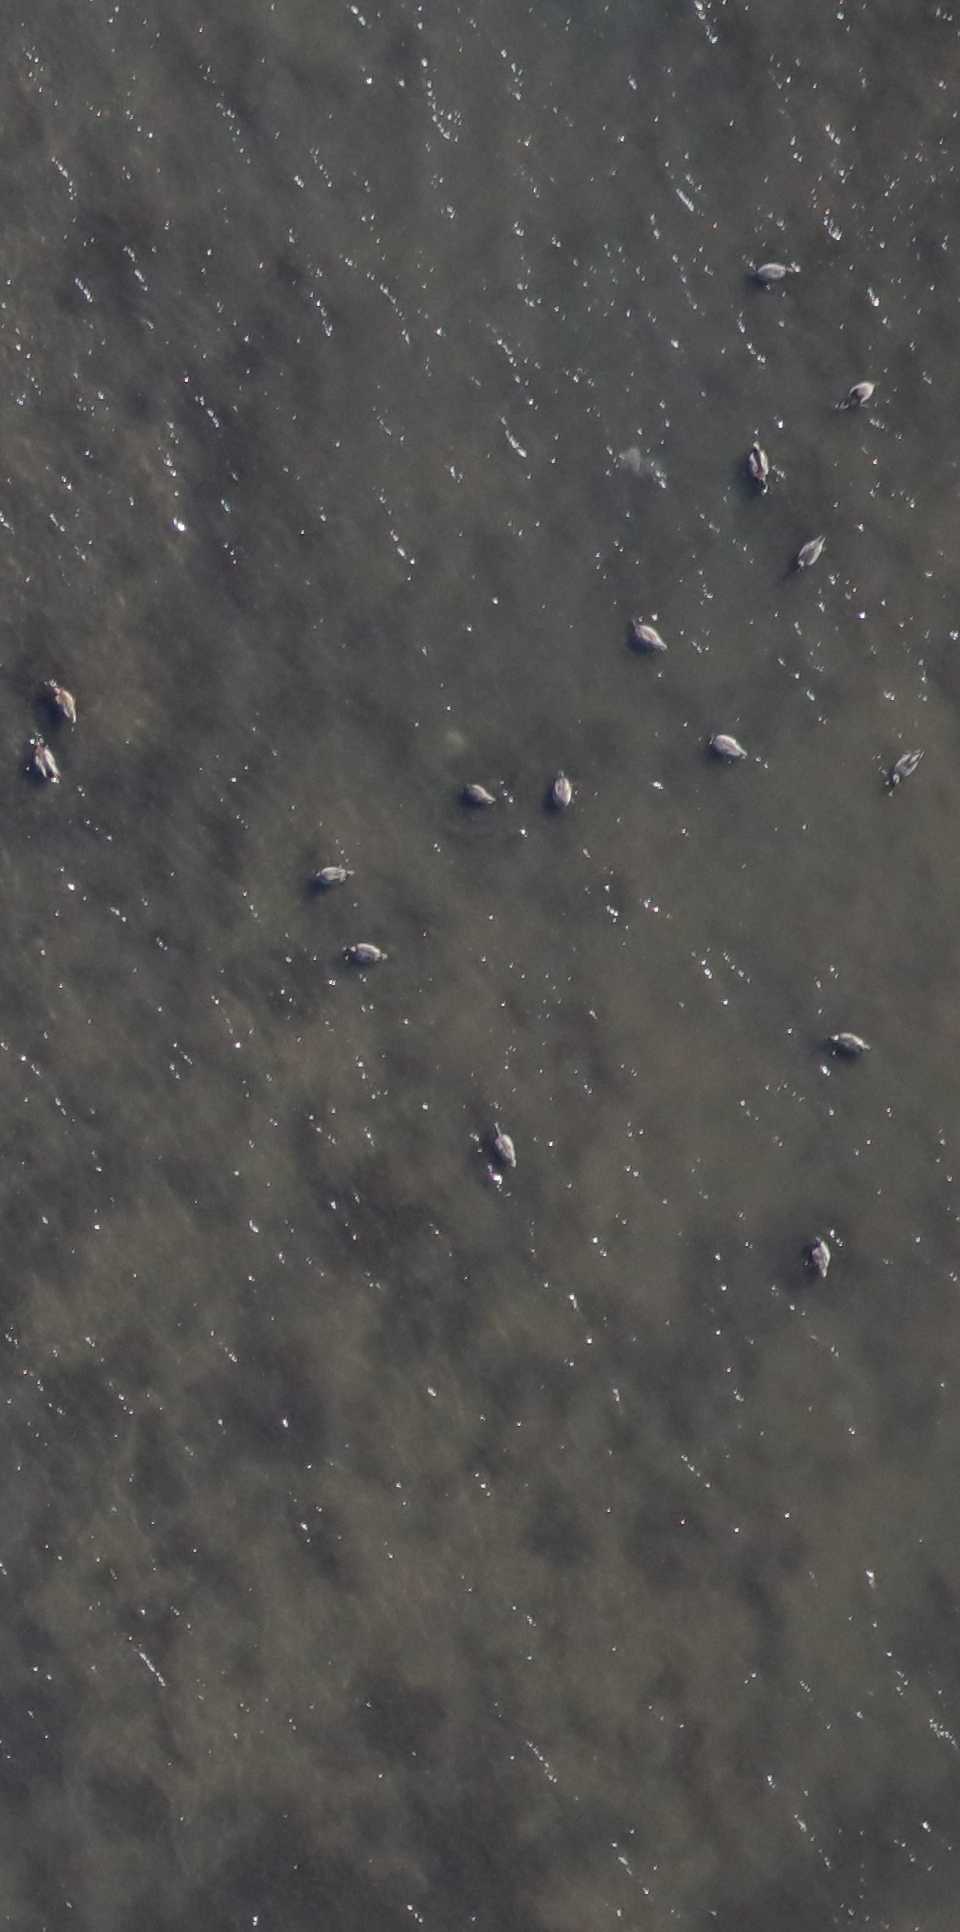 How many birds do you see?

16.